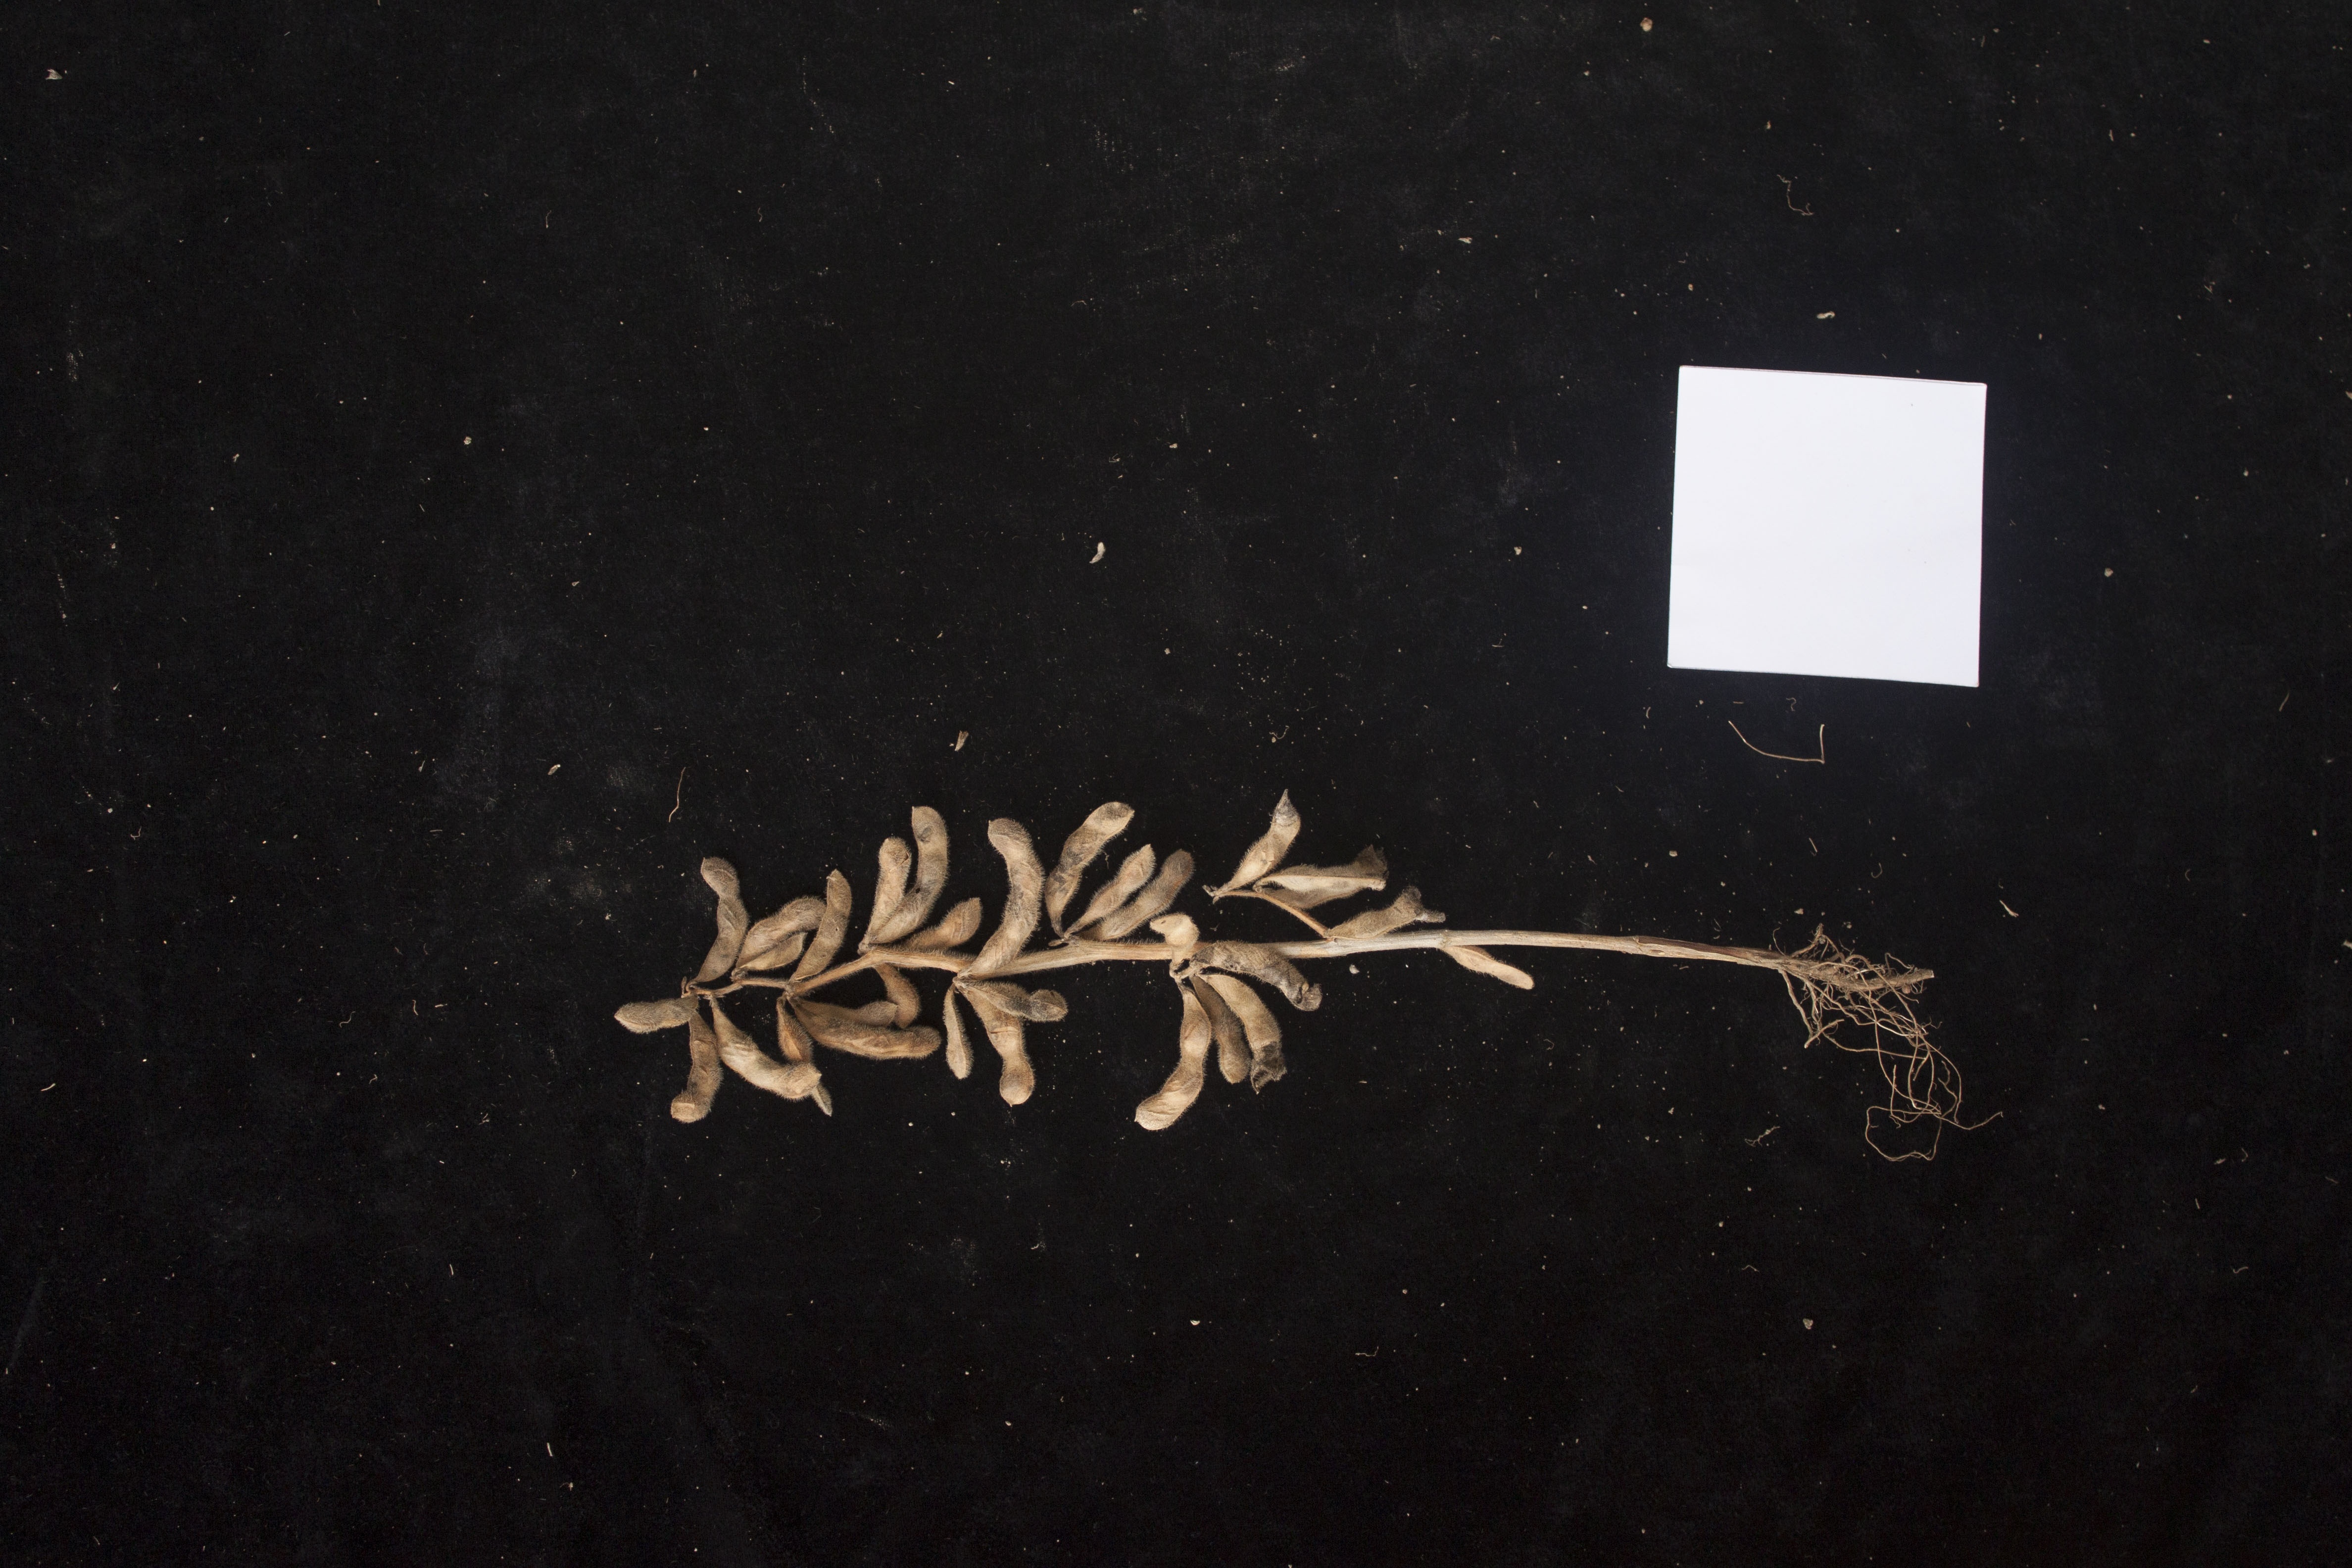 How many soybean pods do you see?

29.